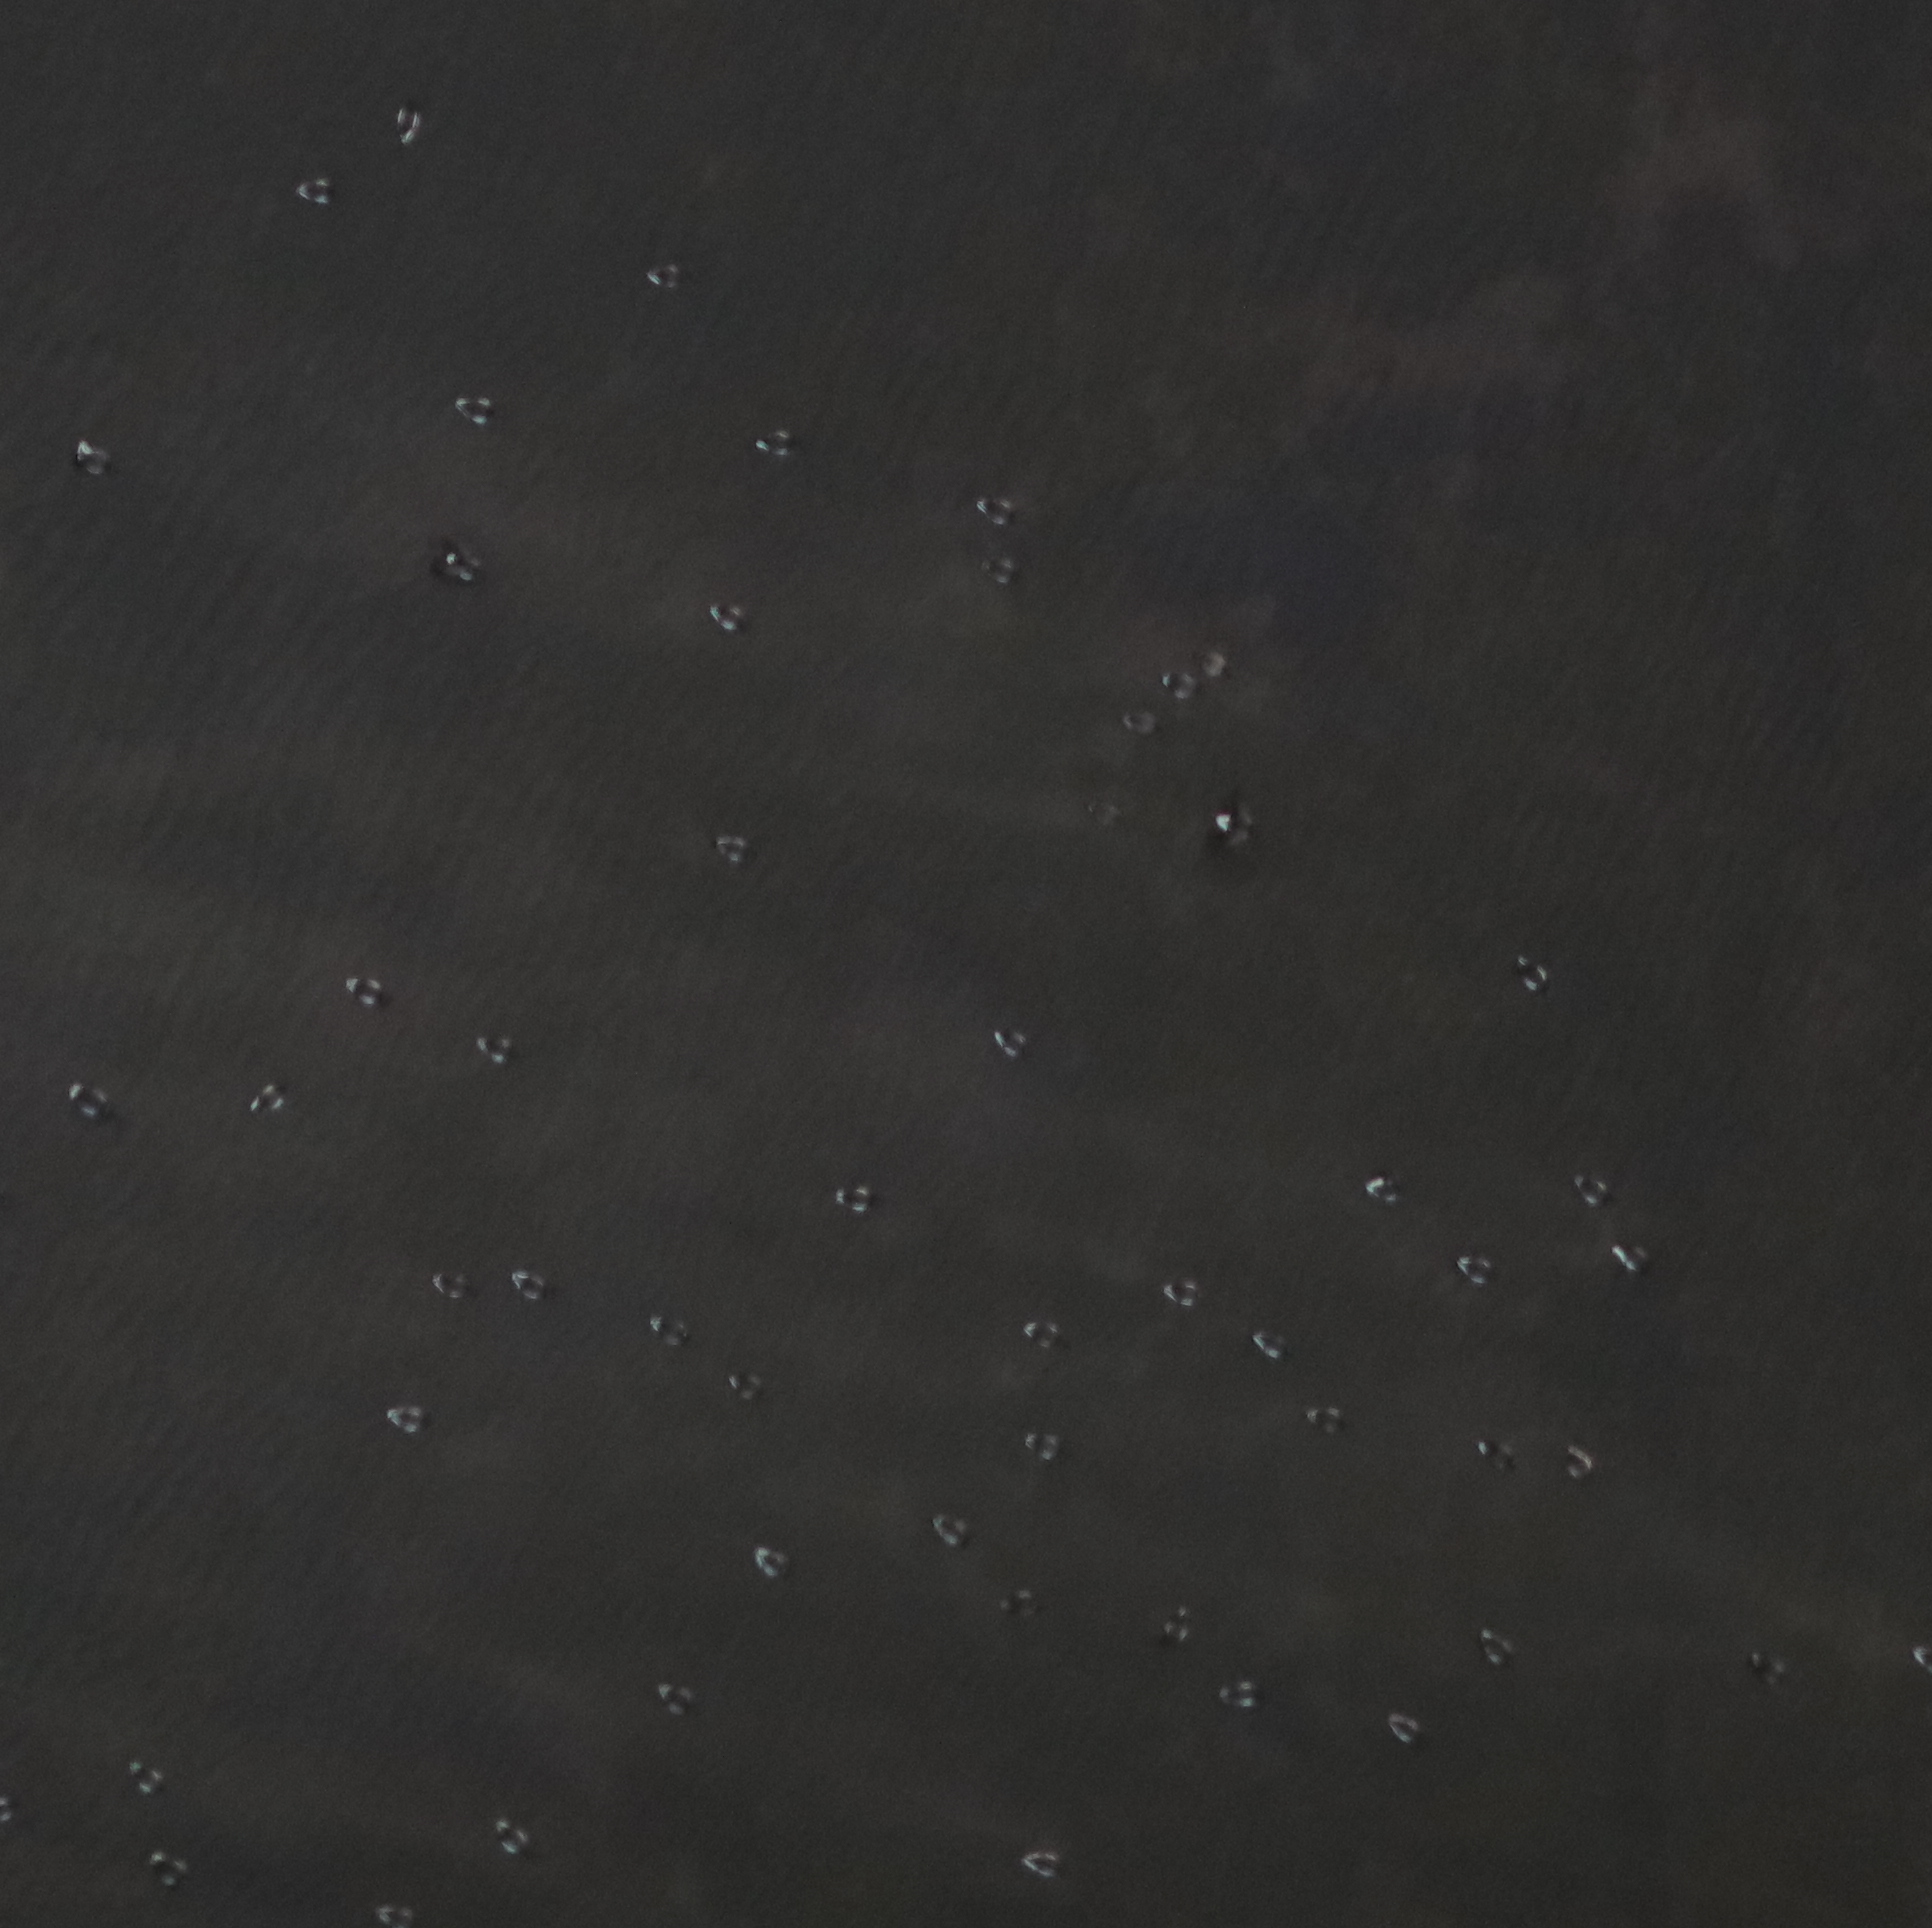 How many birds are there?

52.